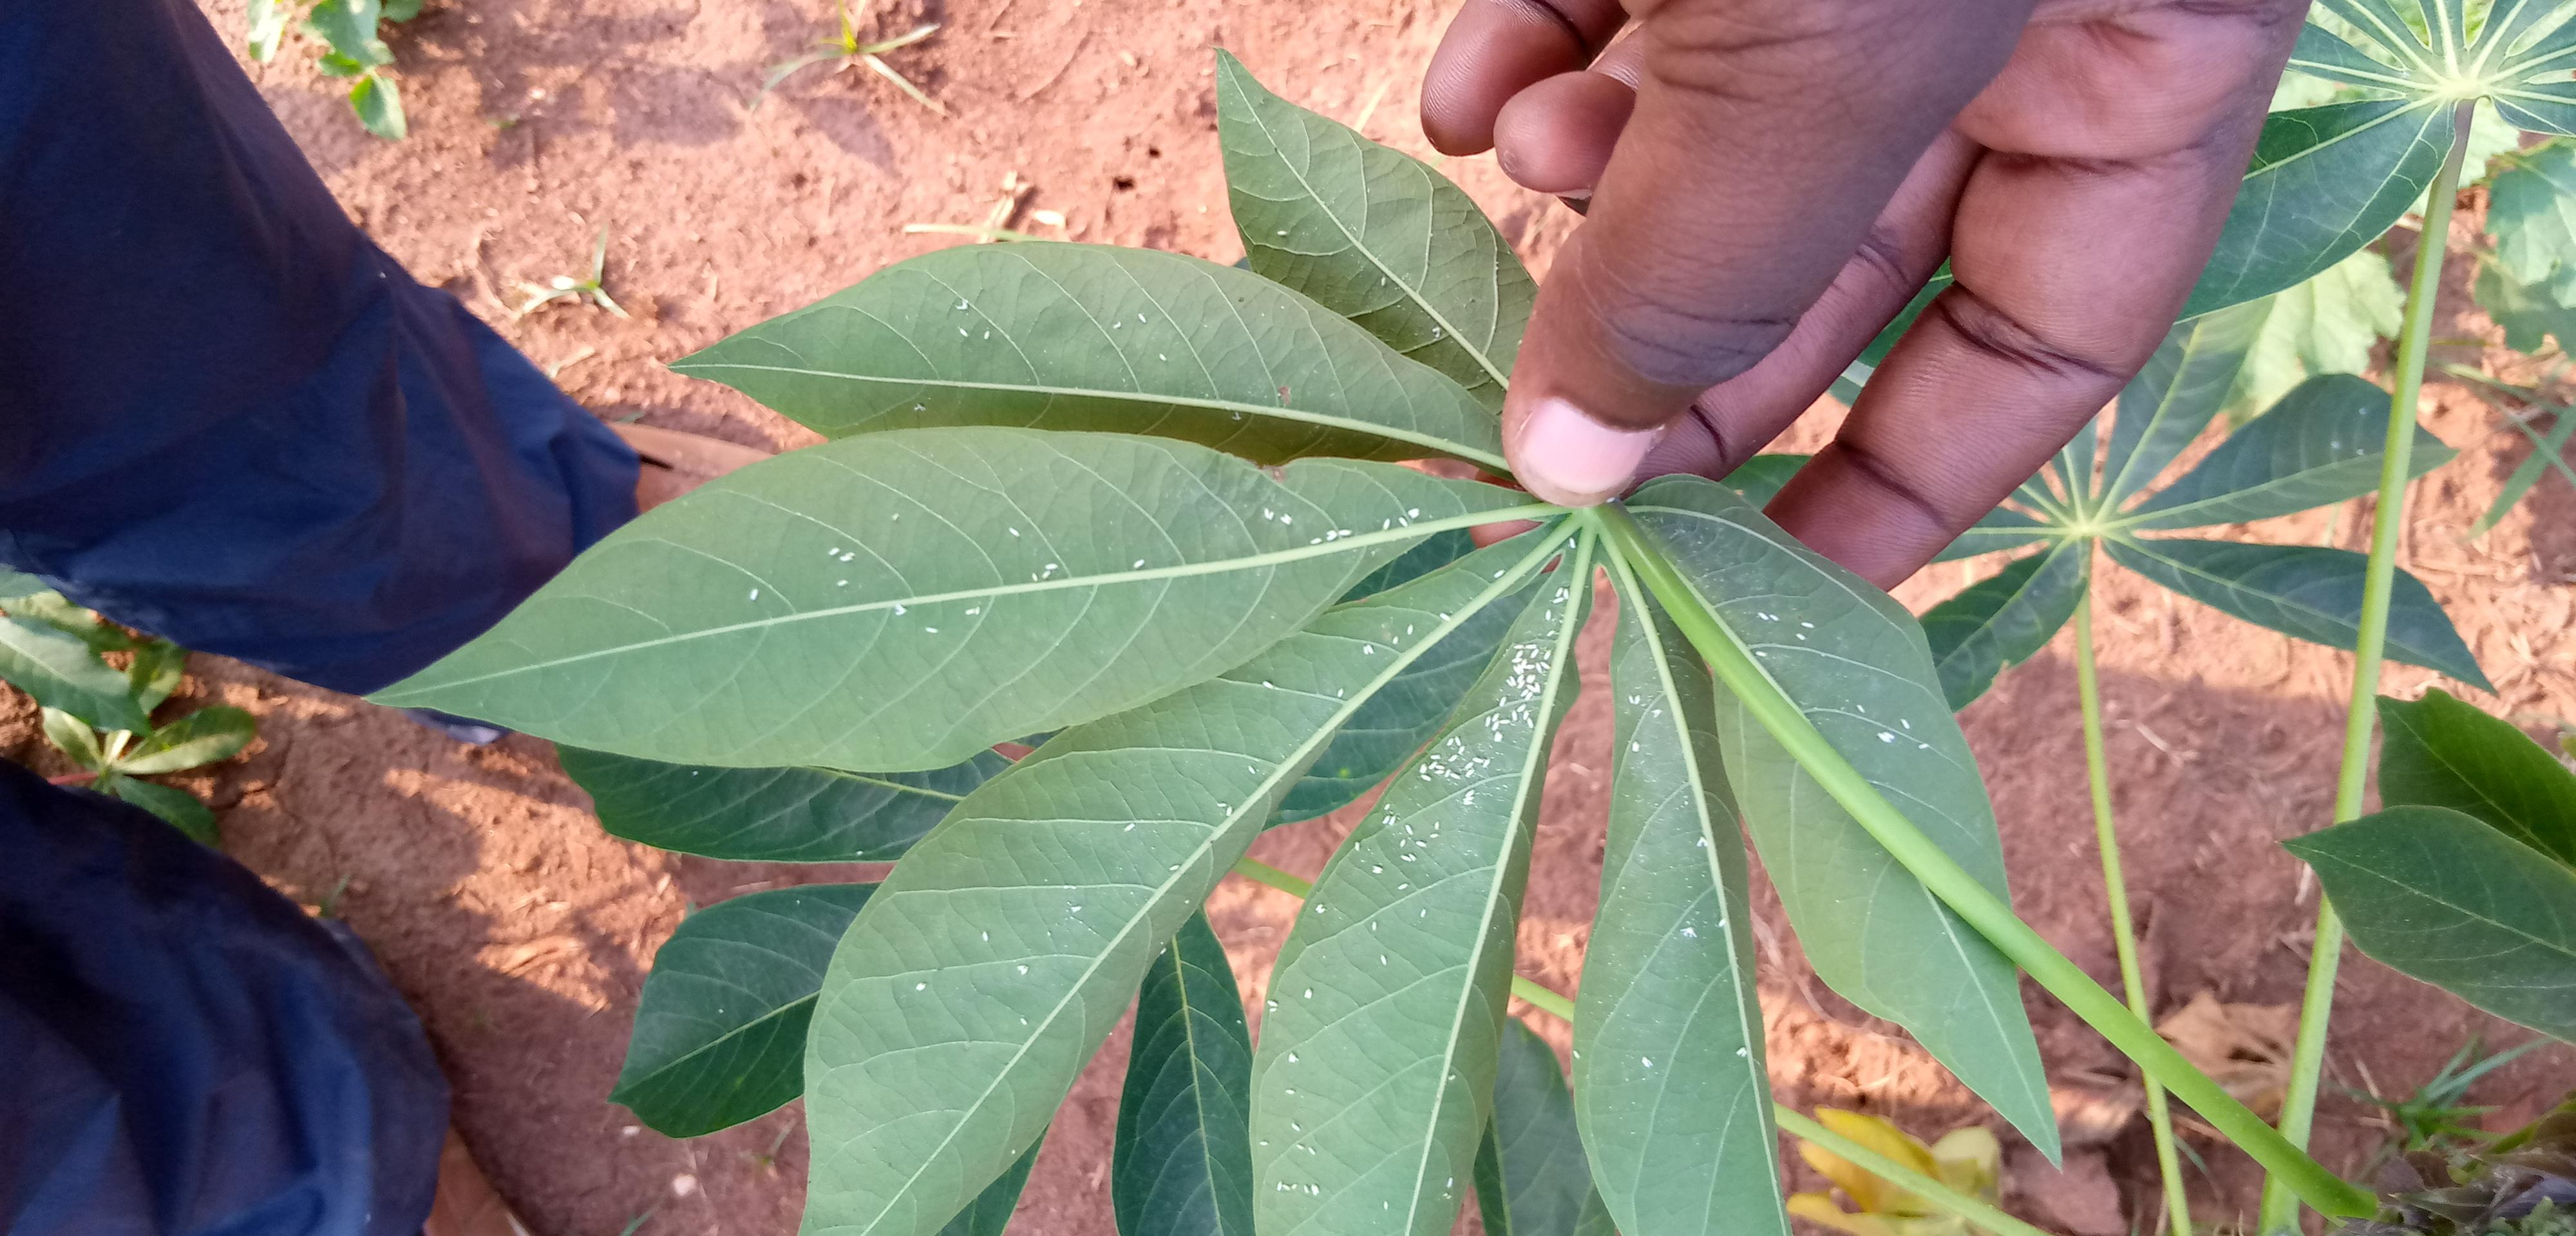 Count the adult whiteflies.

175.